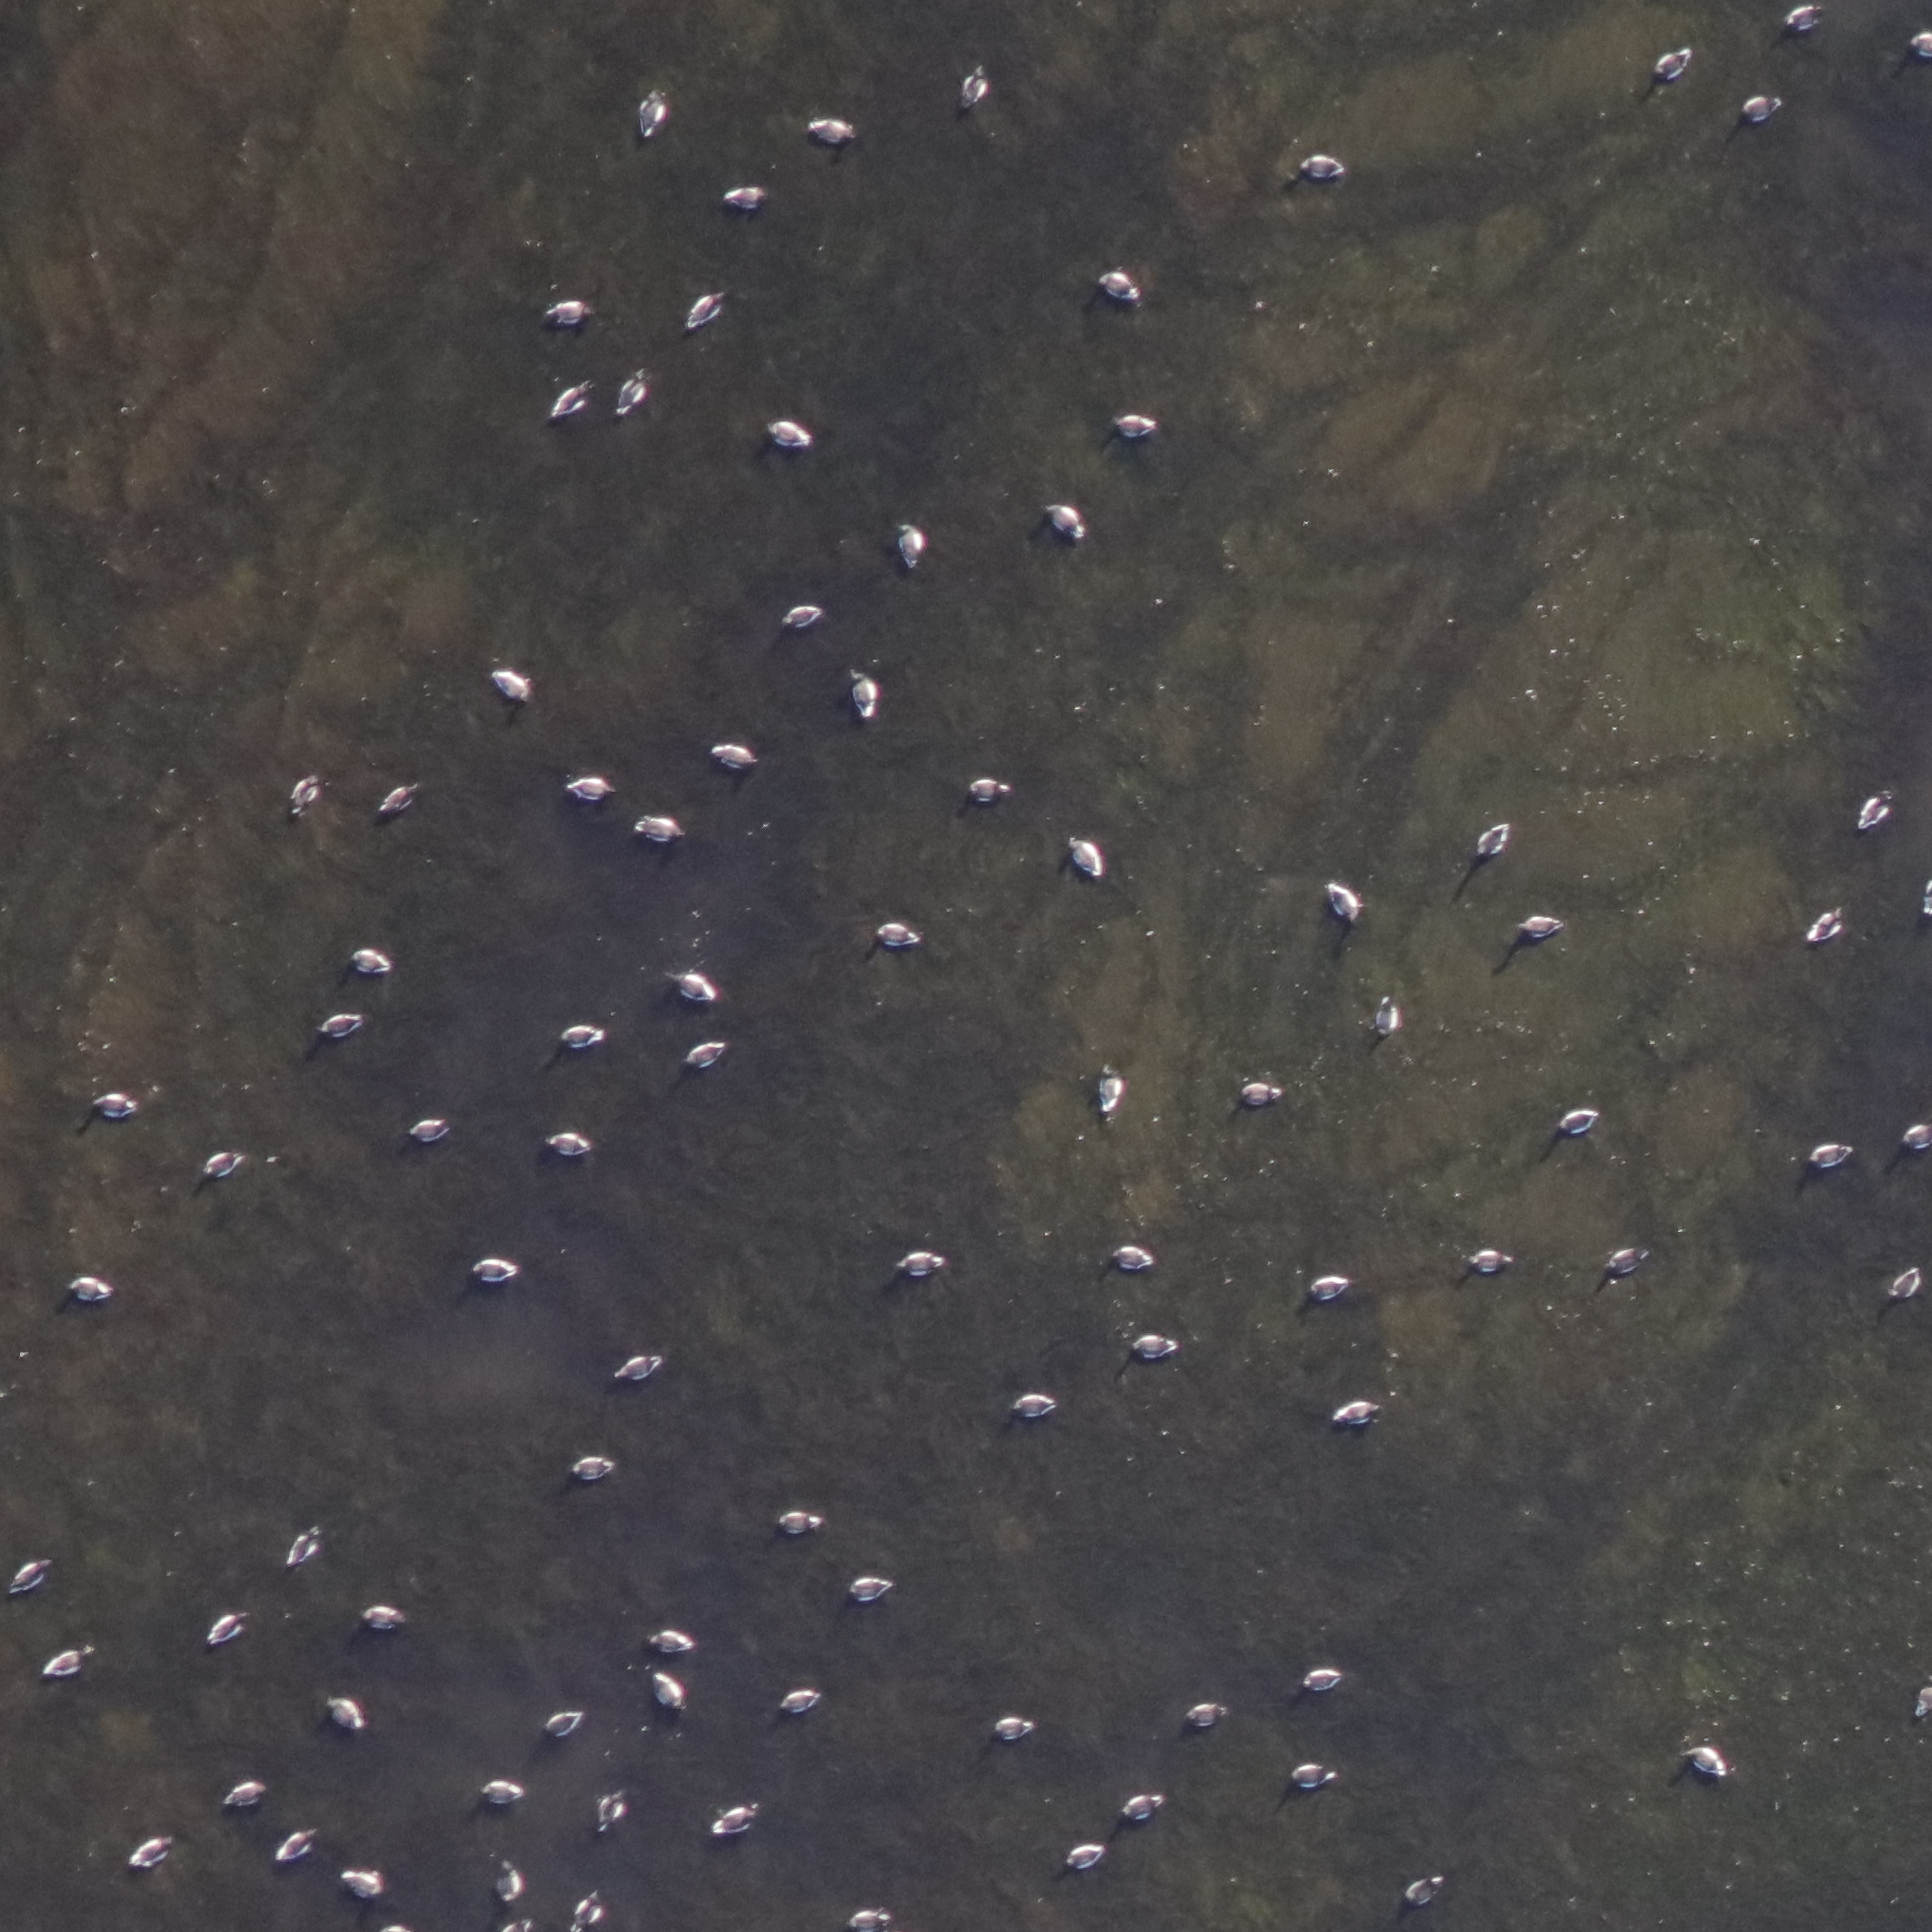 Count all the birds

93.